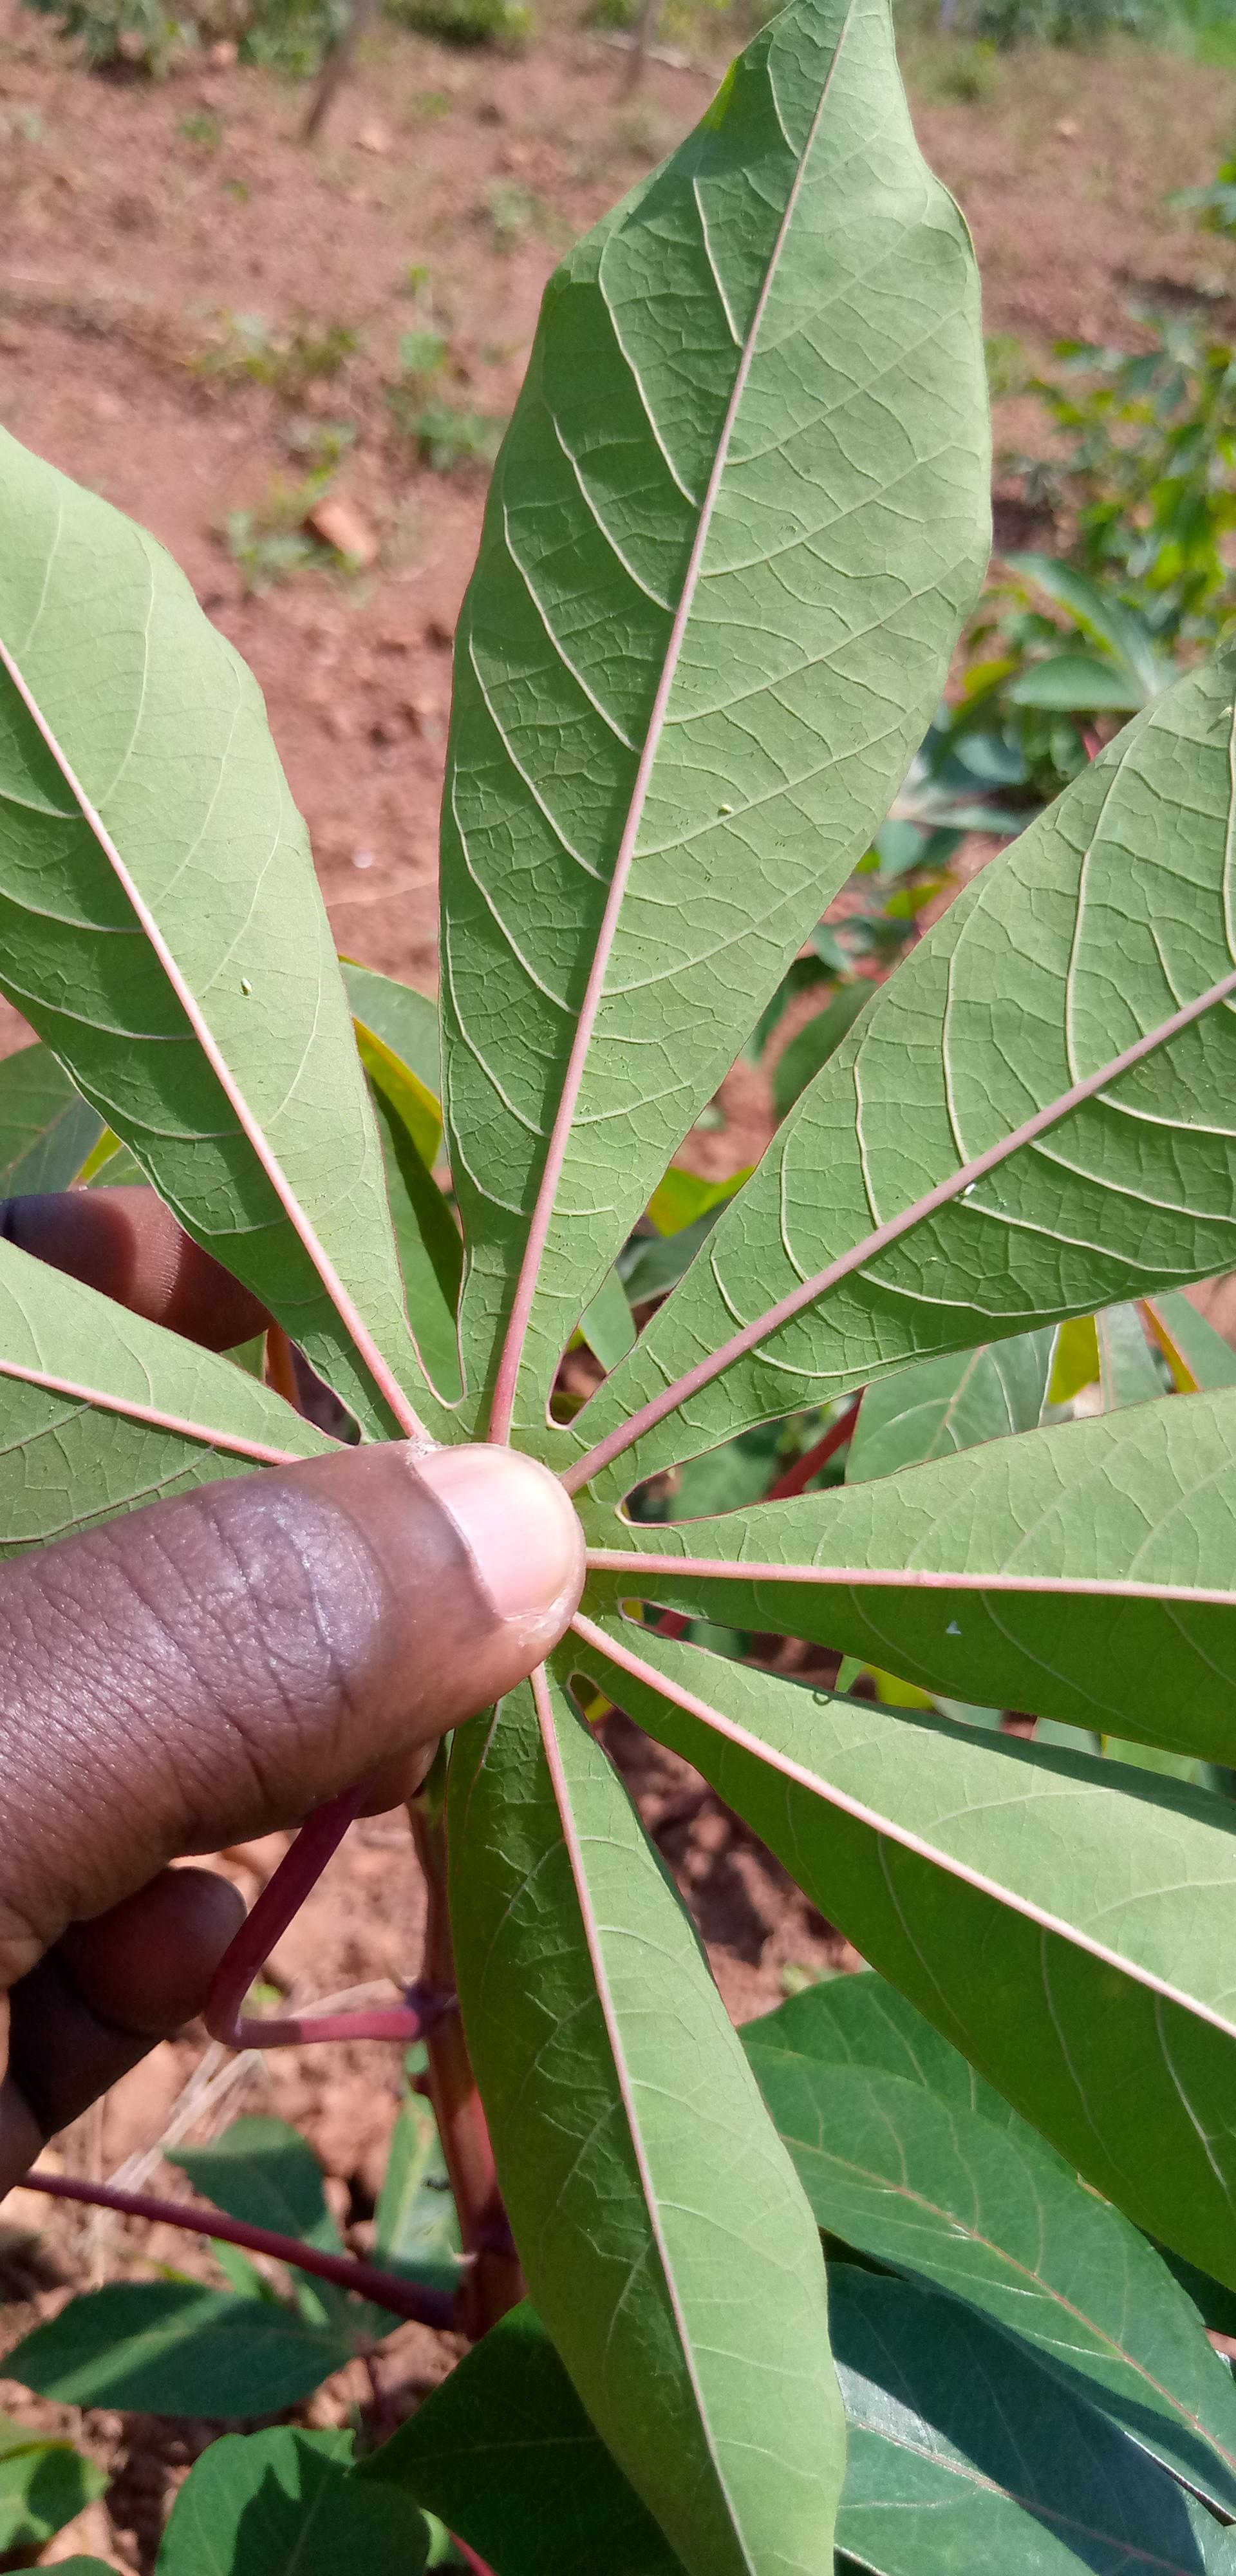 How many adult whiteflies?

4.